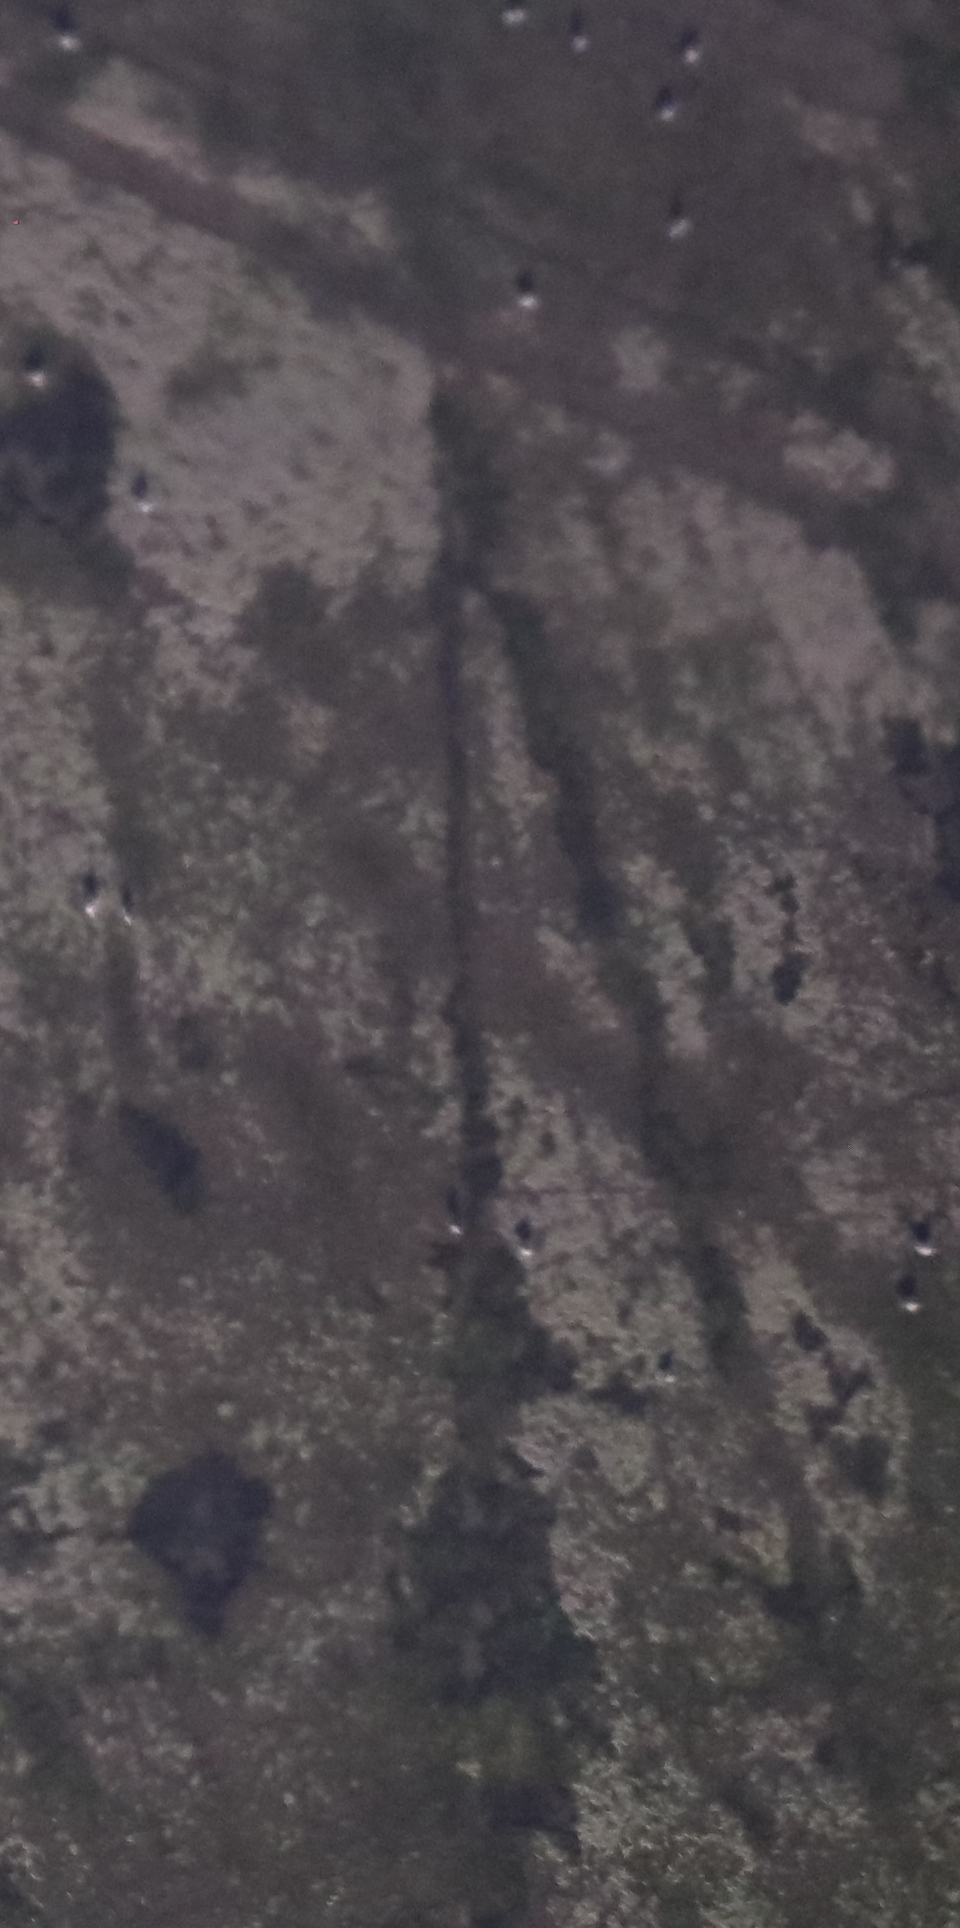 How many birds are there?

16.